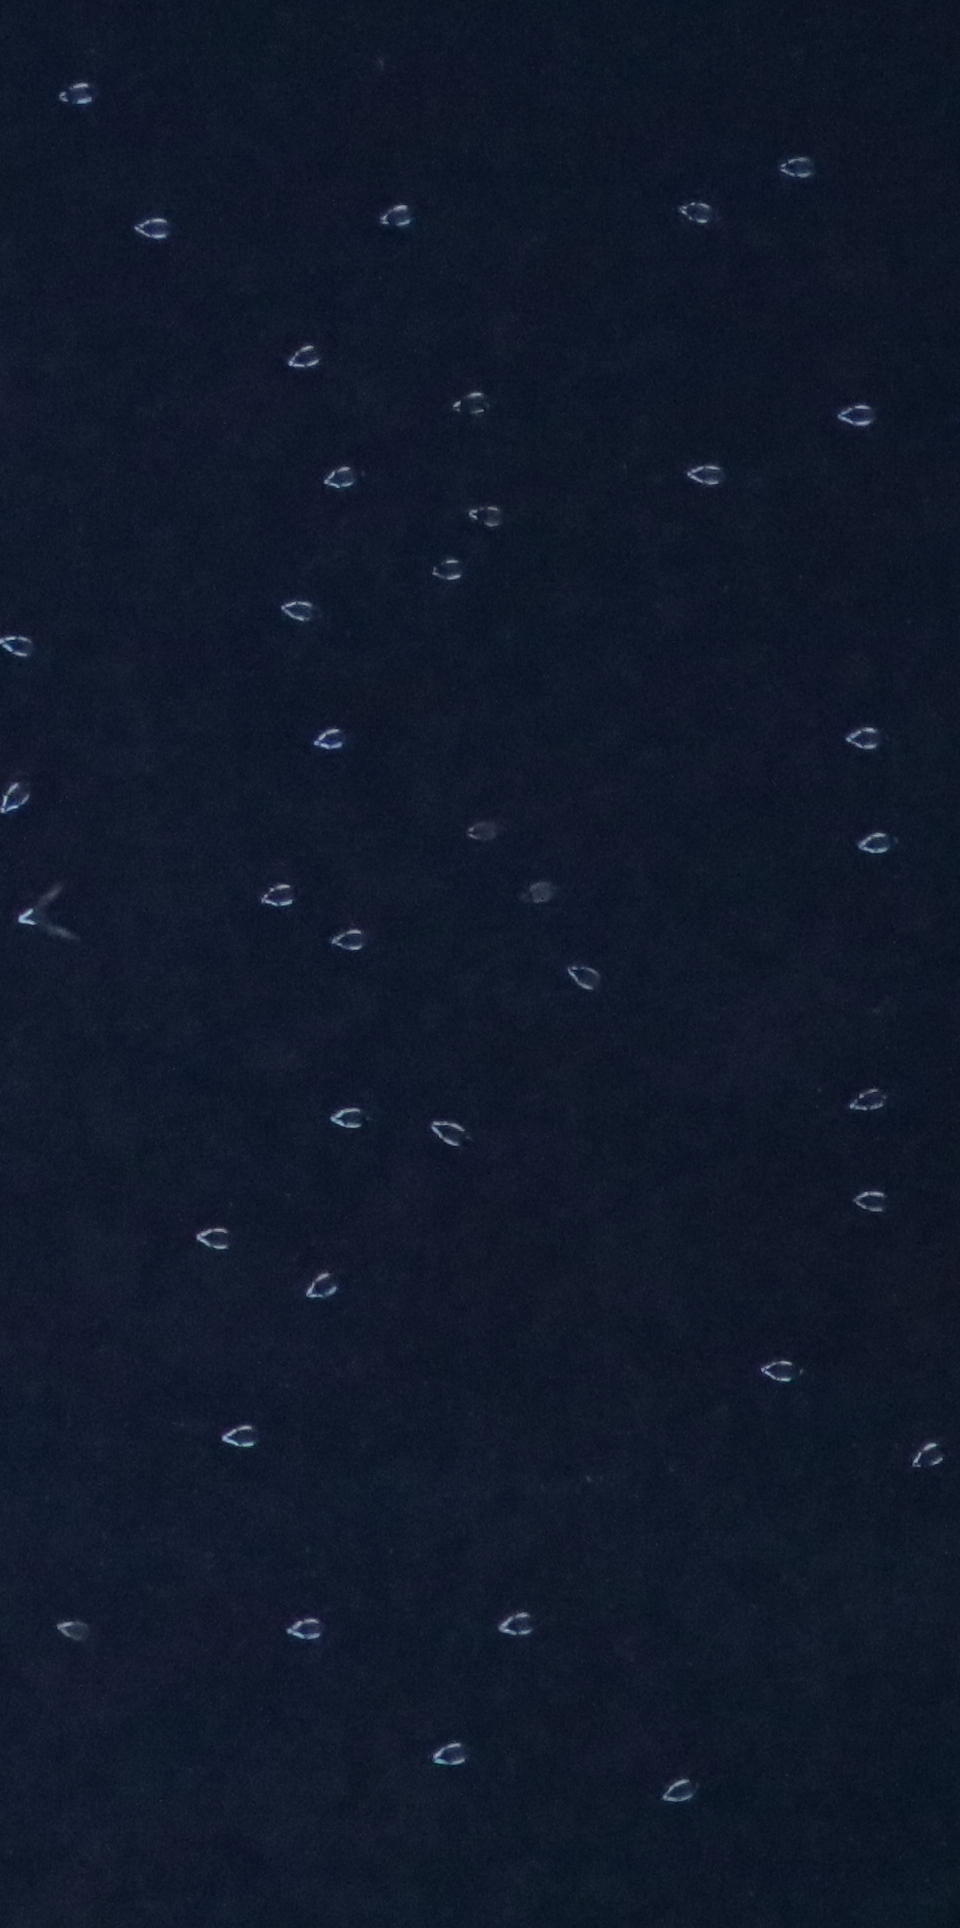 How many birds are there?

38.